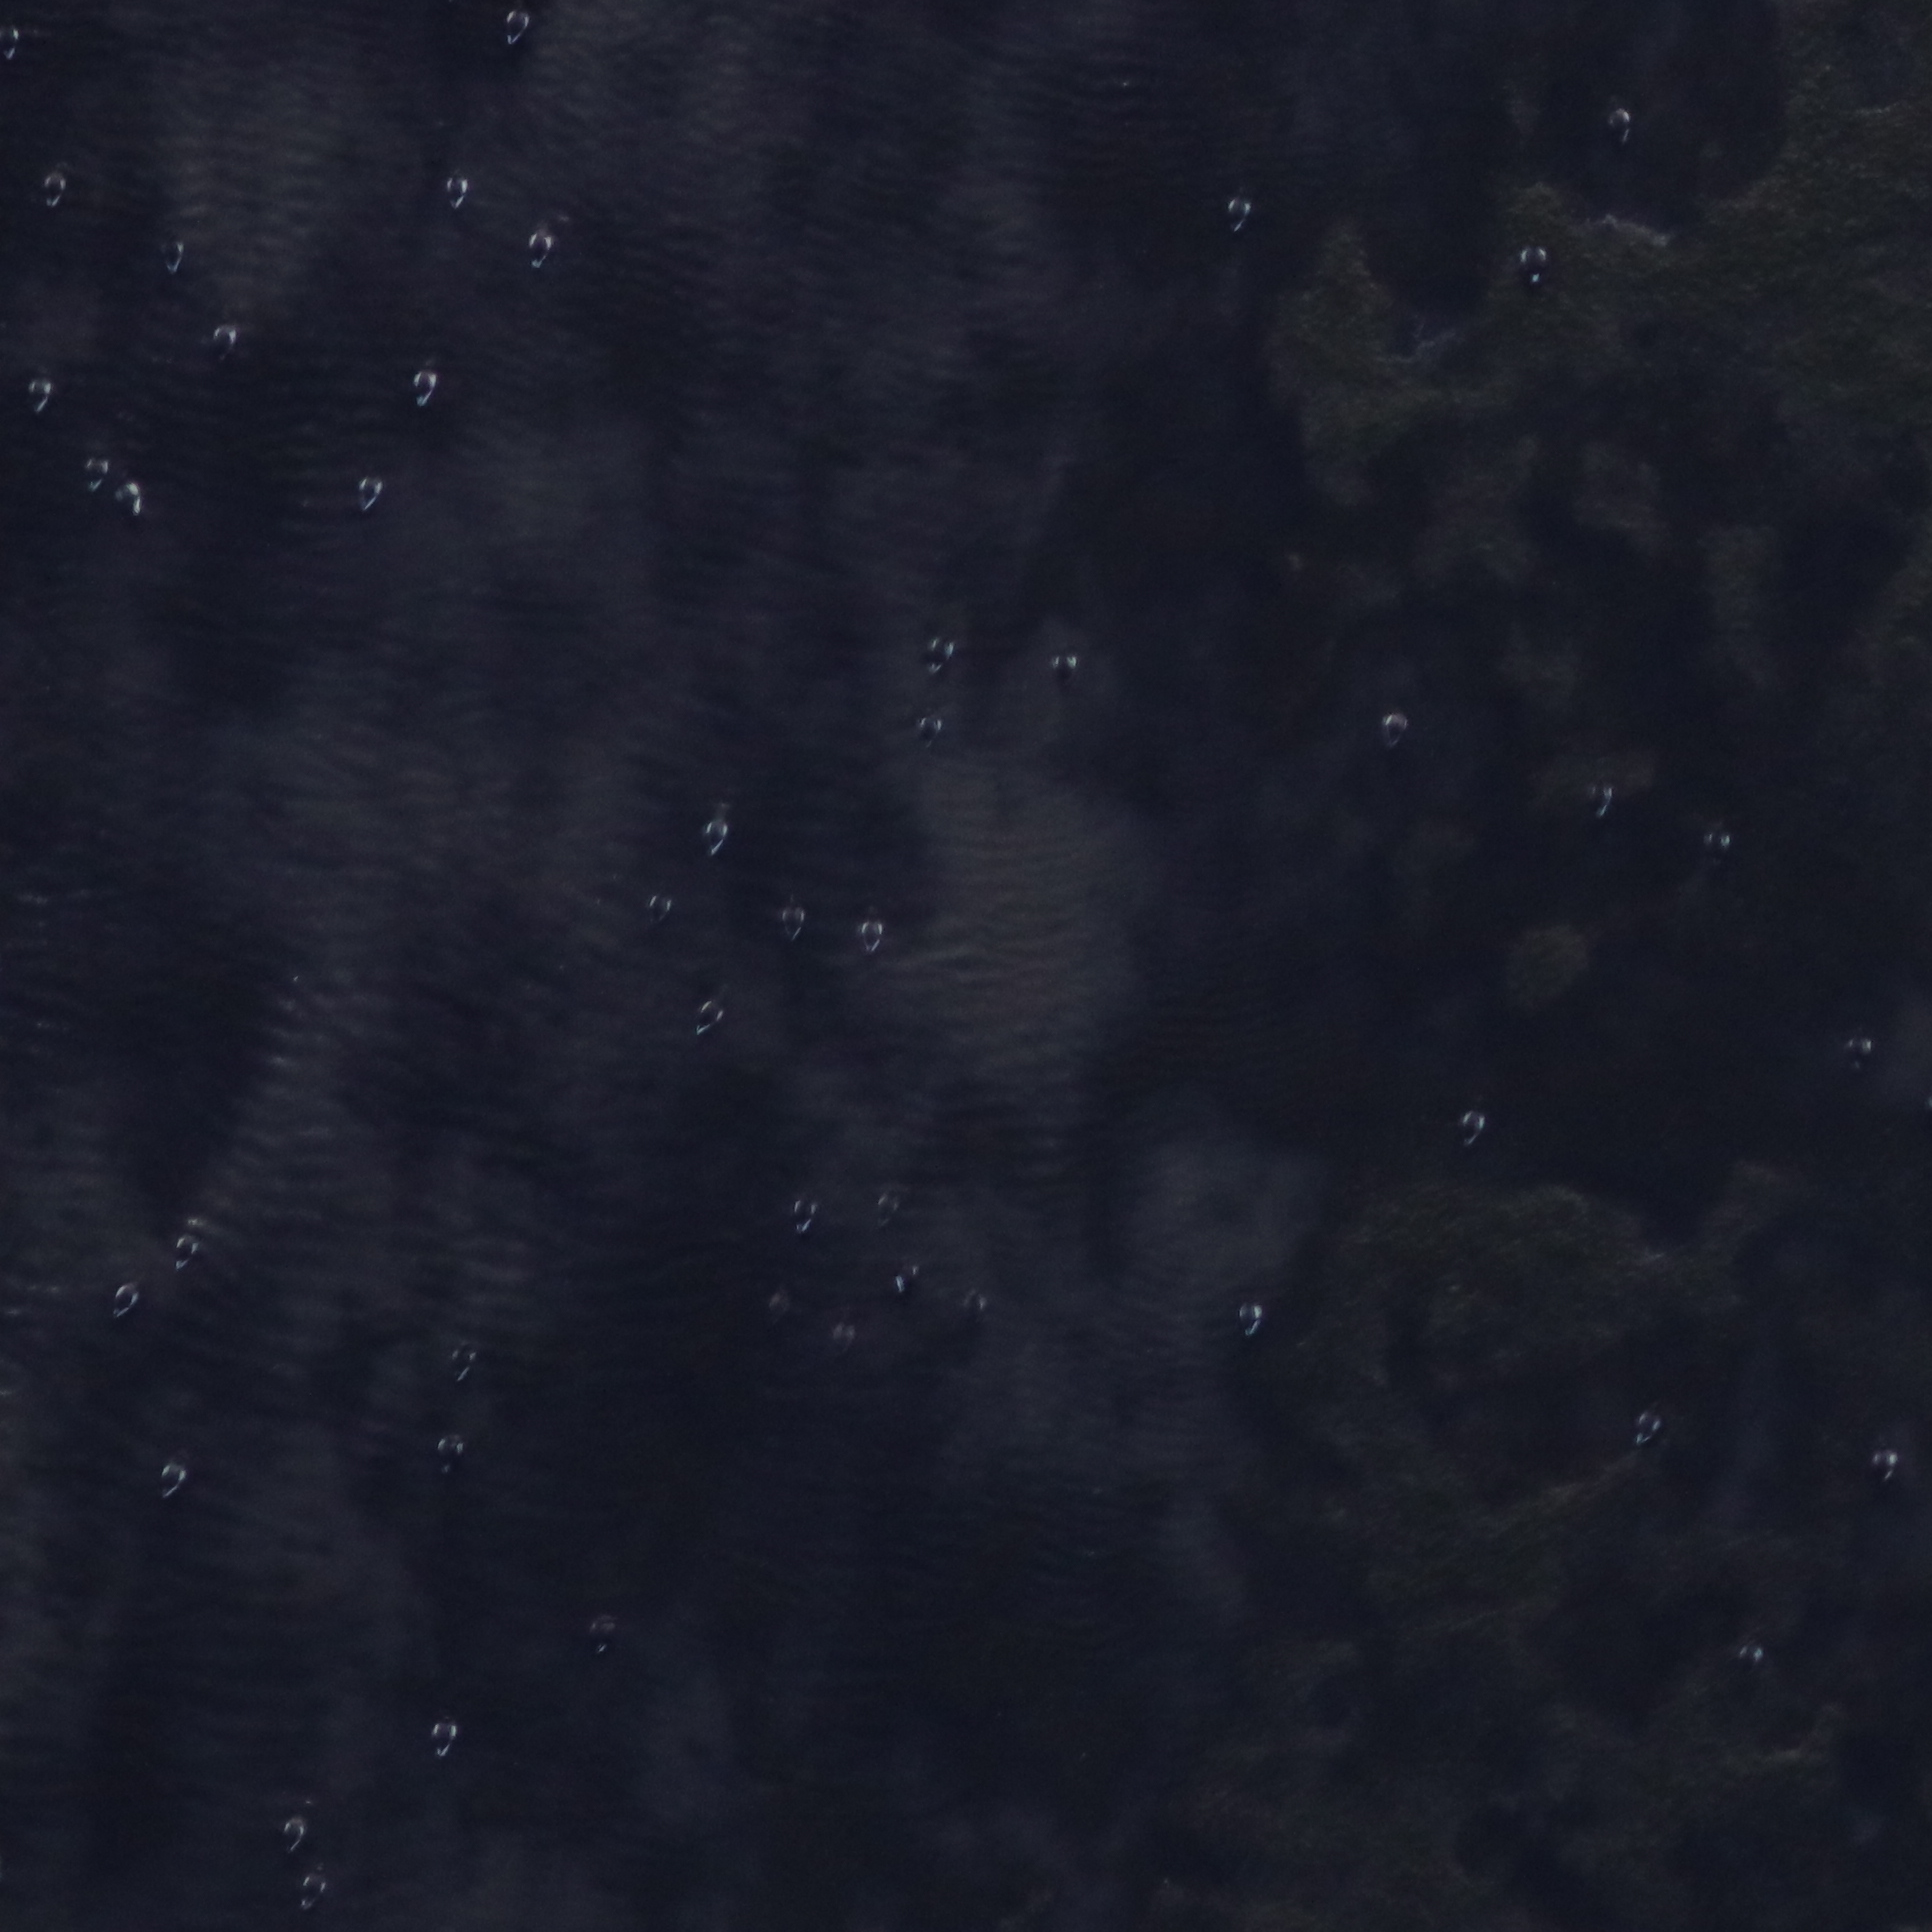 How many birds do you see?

47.